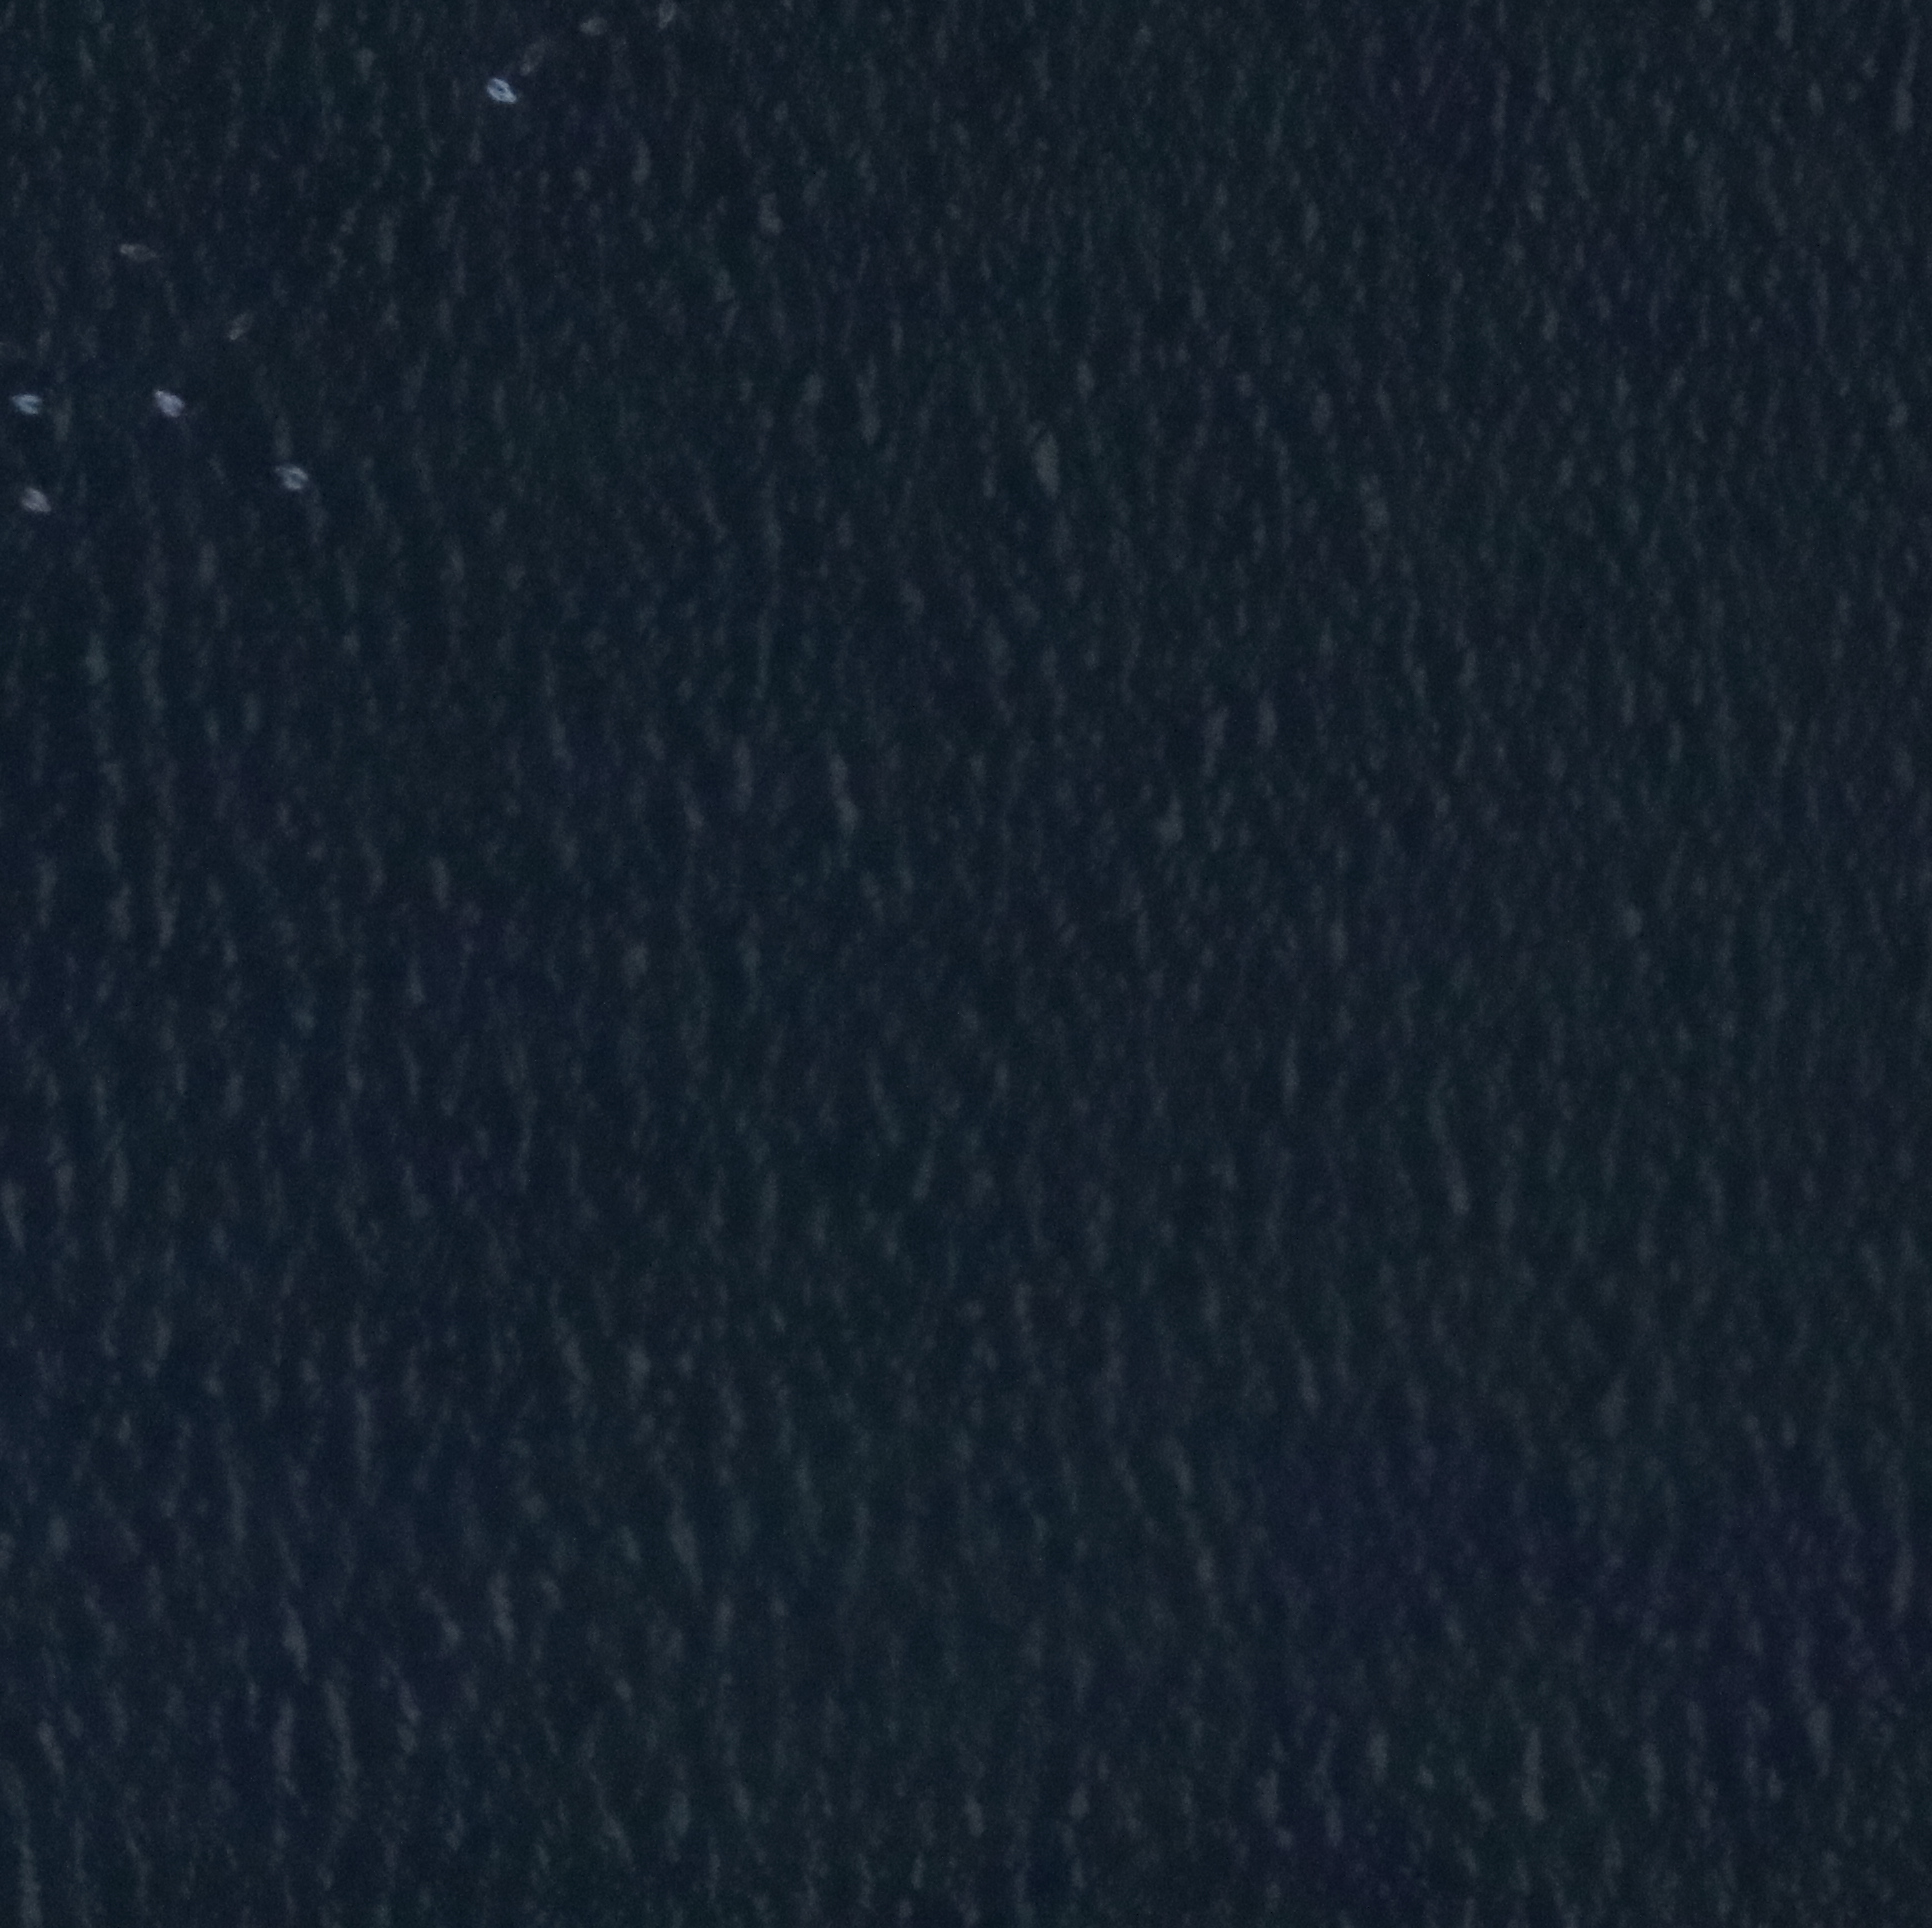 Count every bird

10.